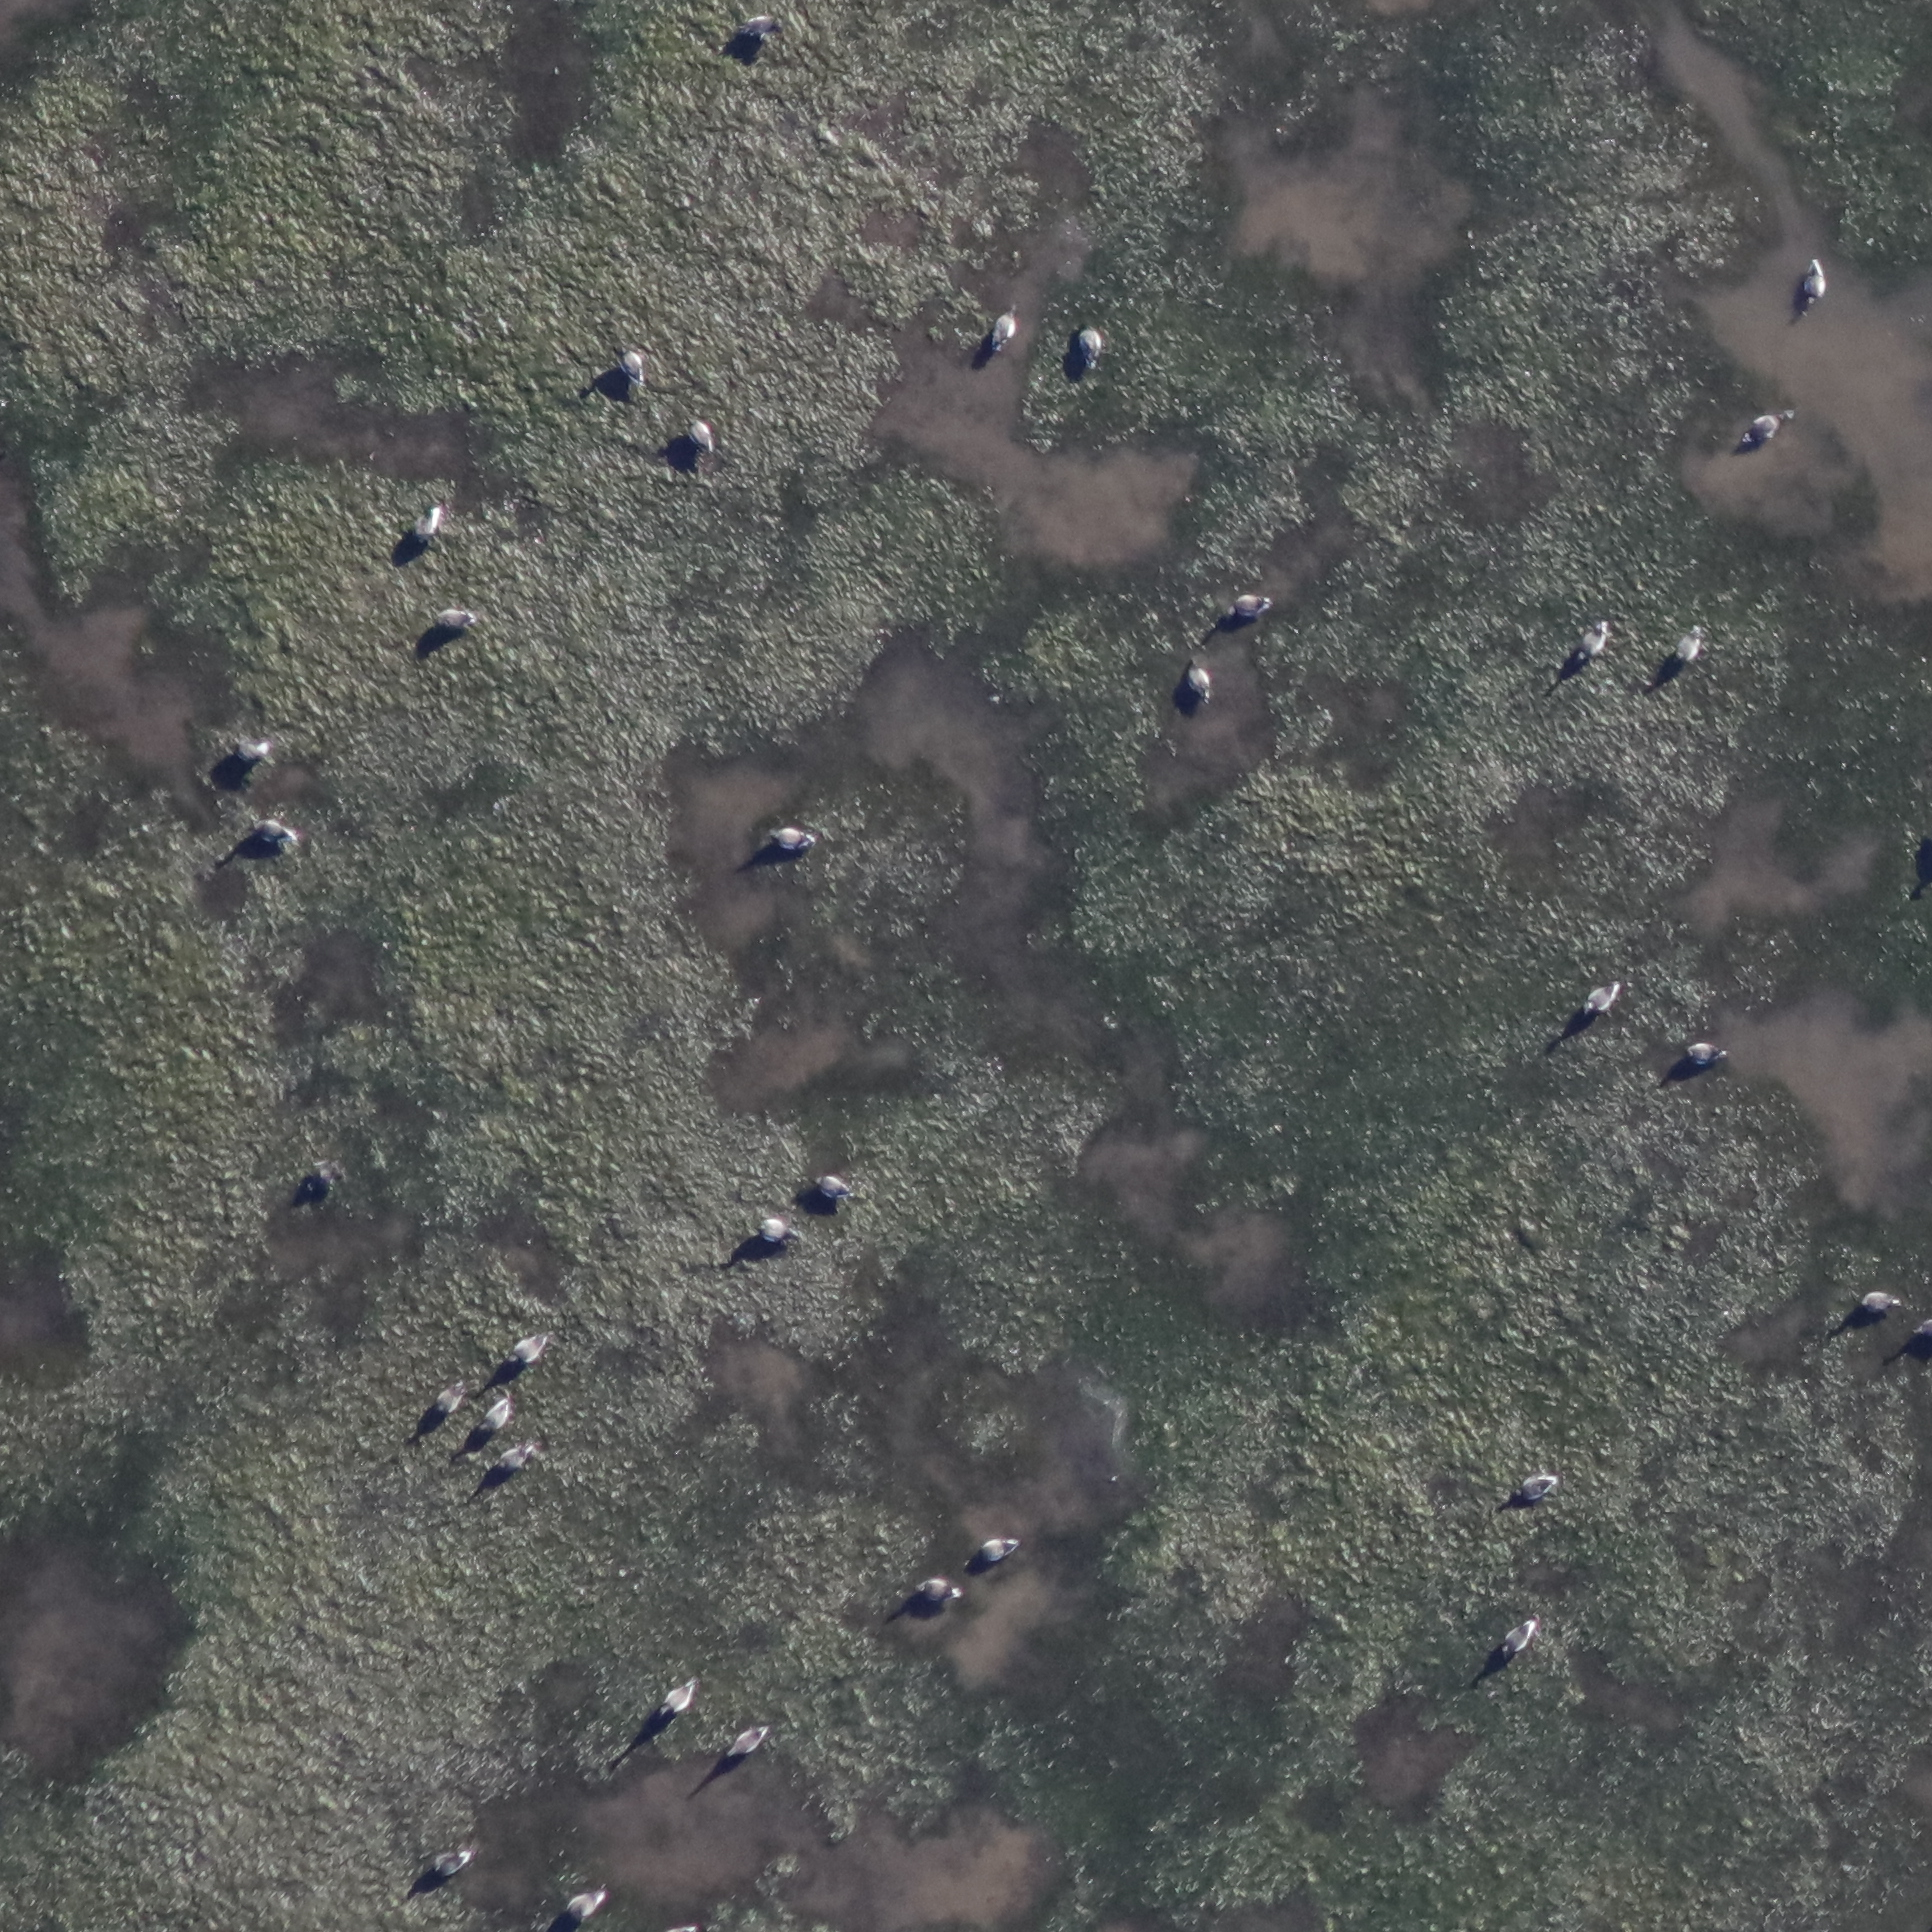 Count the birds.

34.